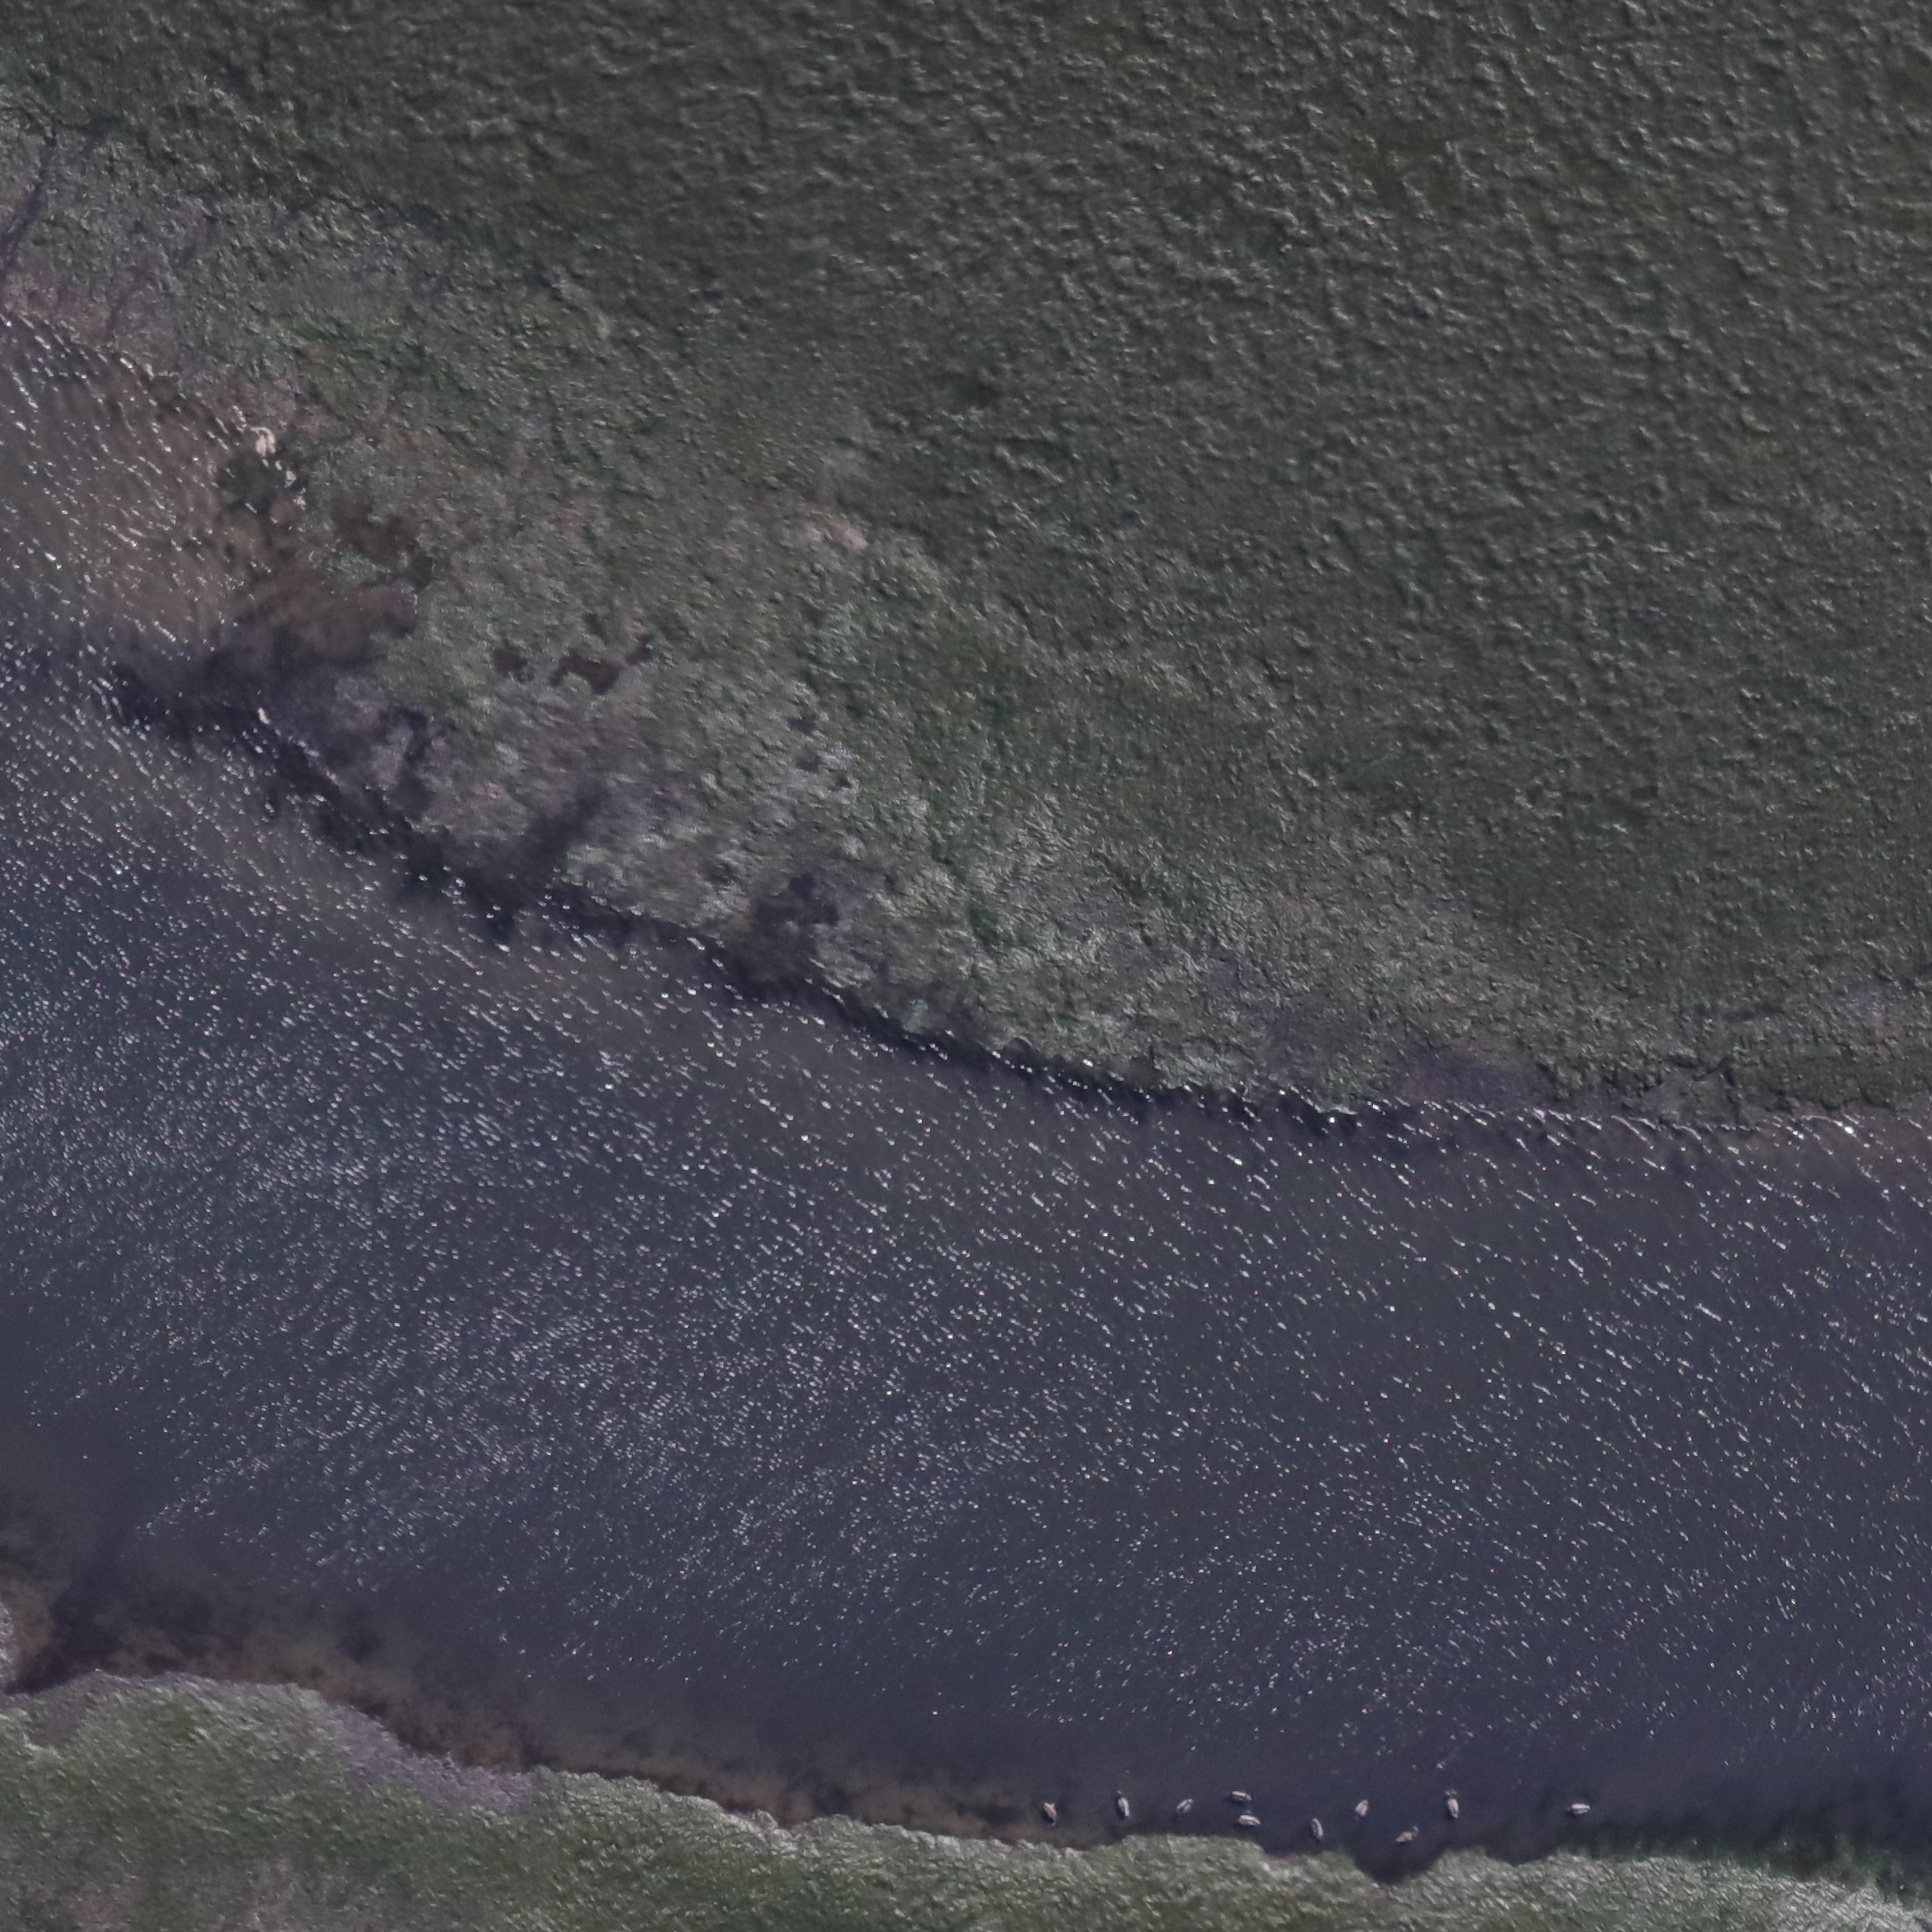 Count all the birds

10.